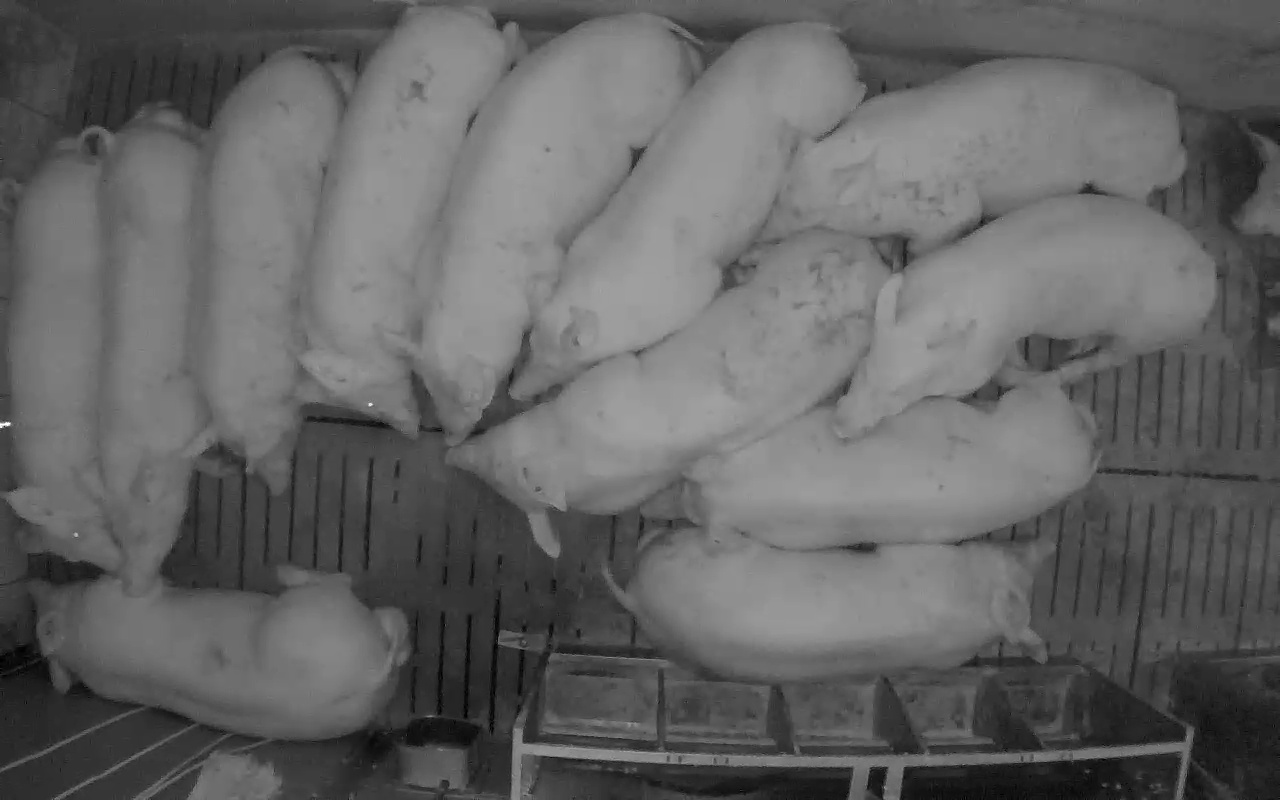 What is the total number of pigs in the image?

13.